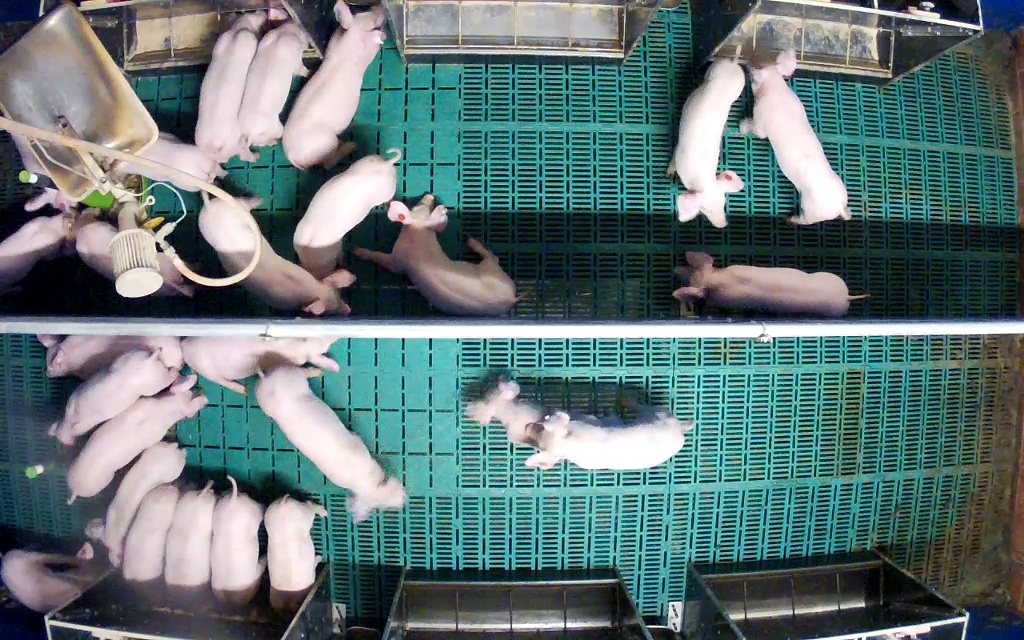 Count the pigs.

26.